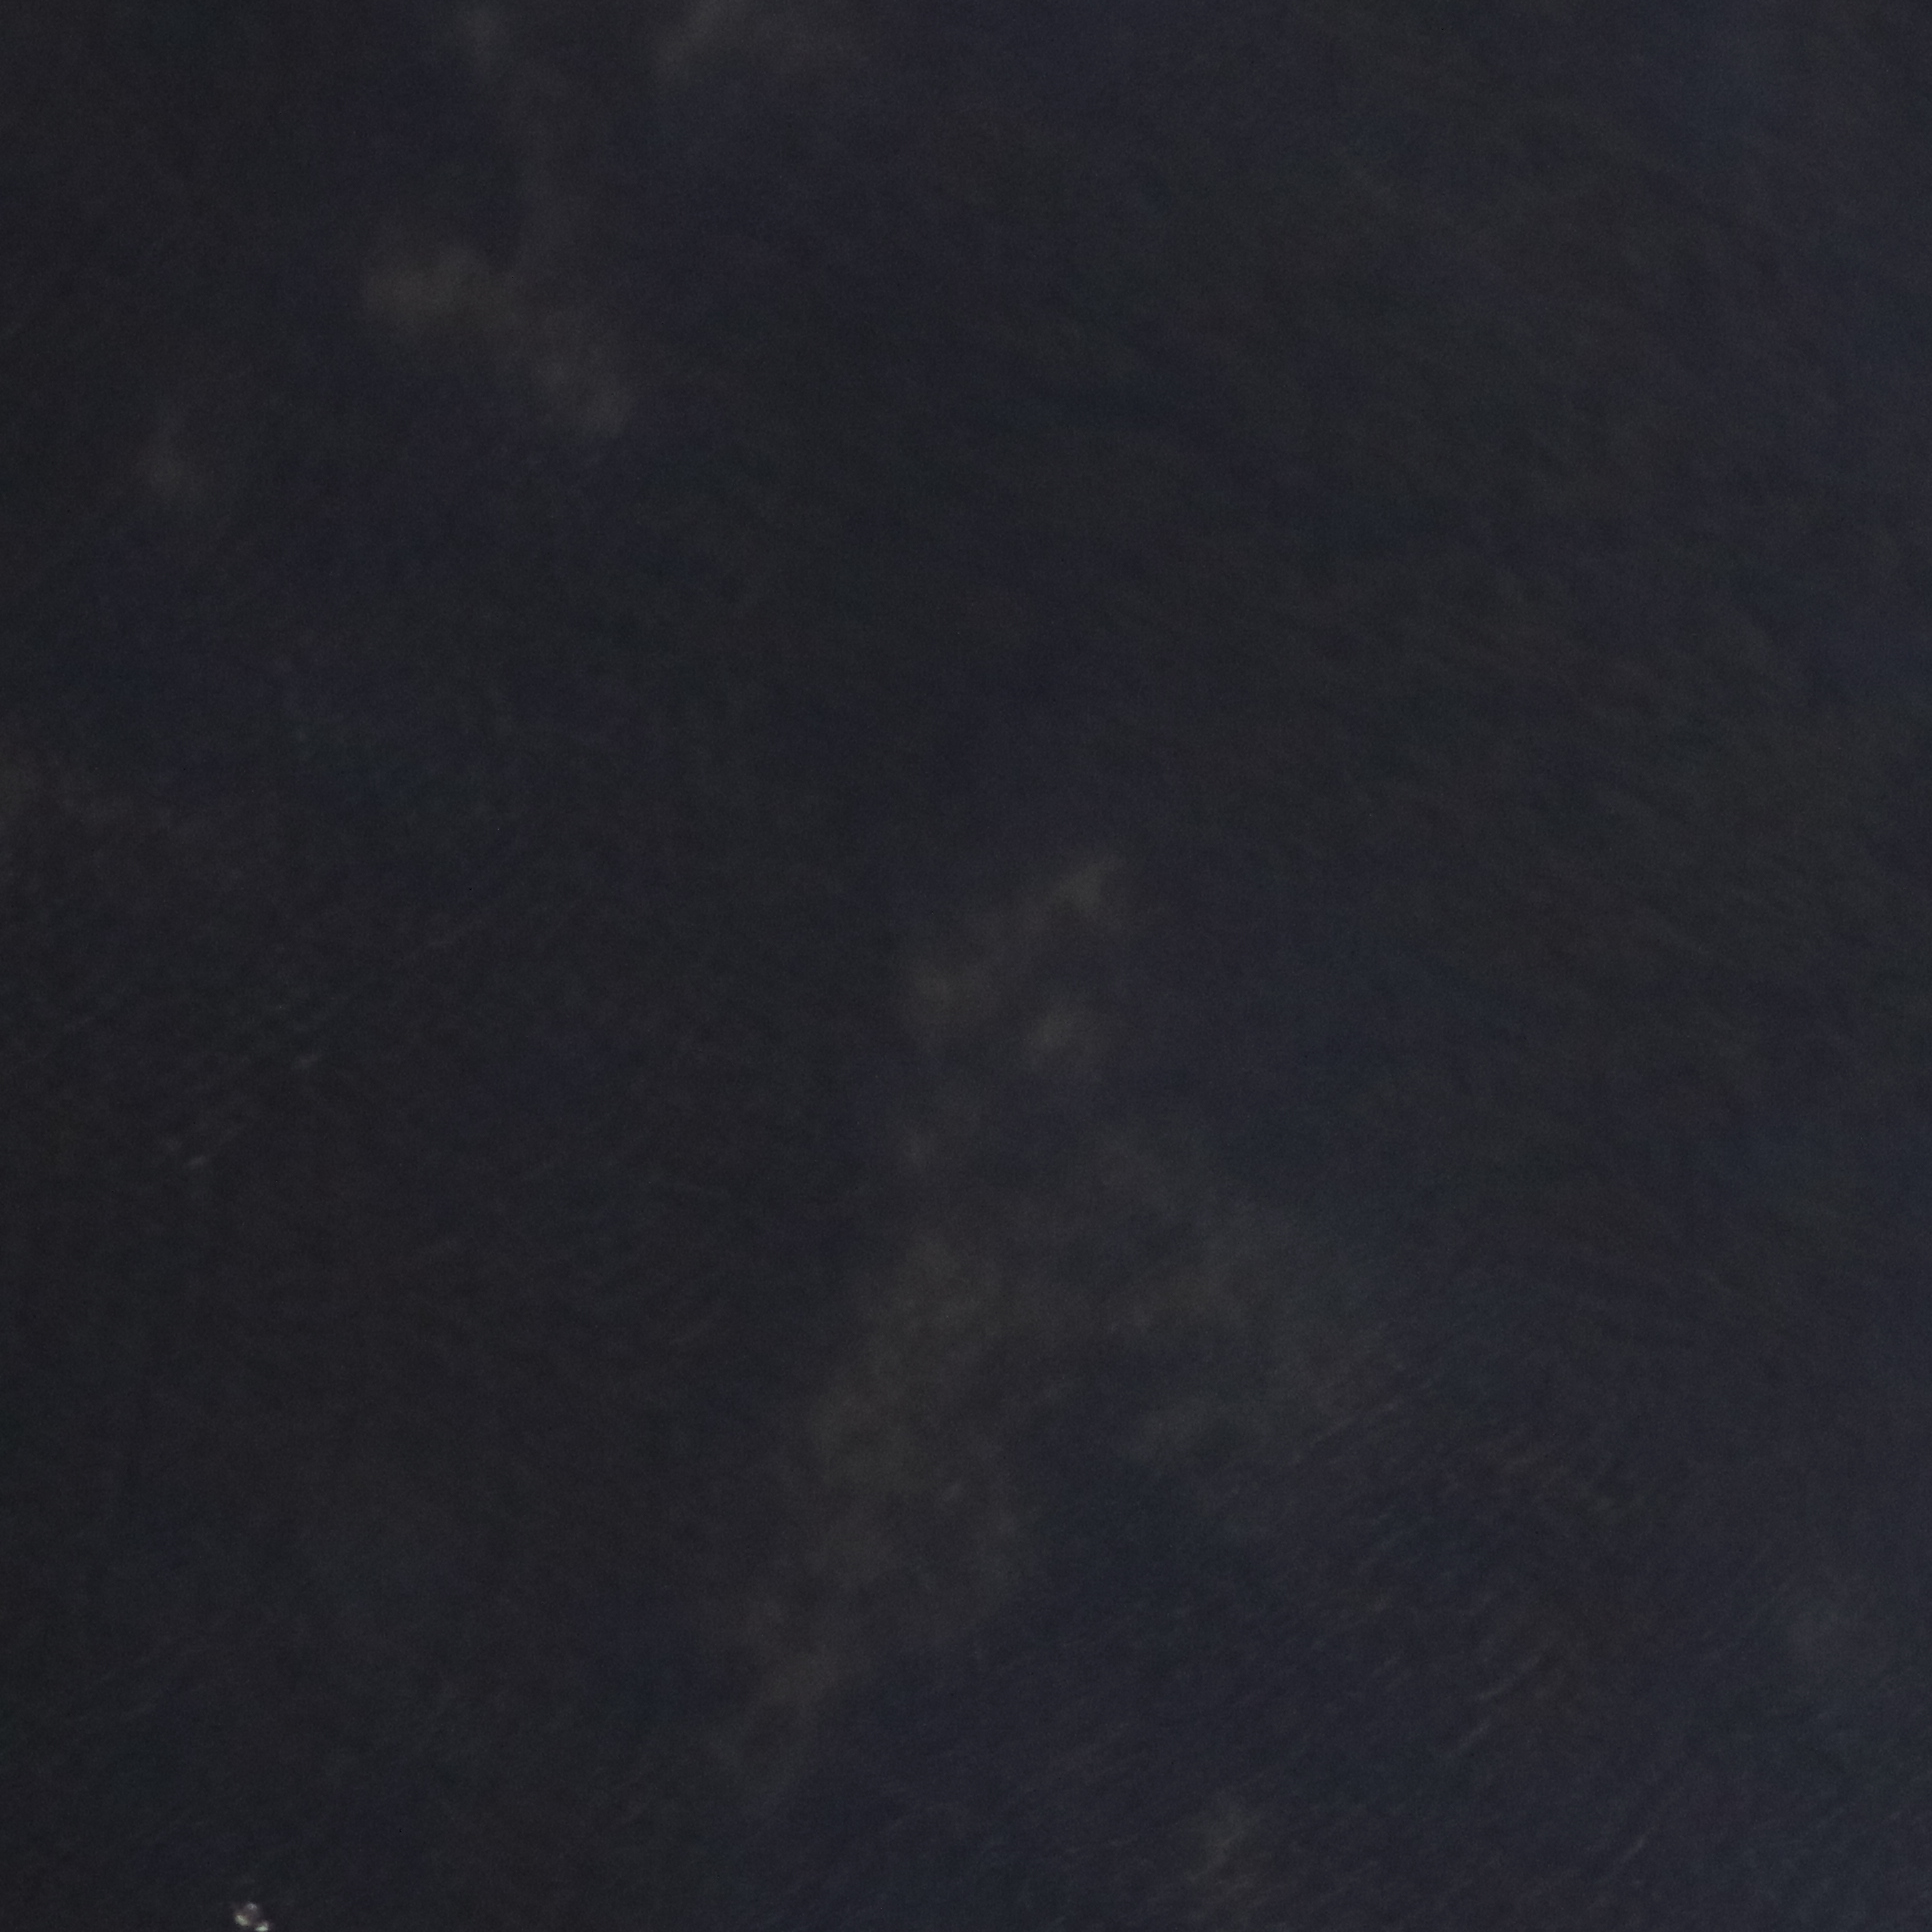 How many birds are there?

1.